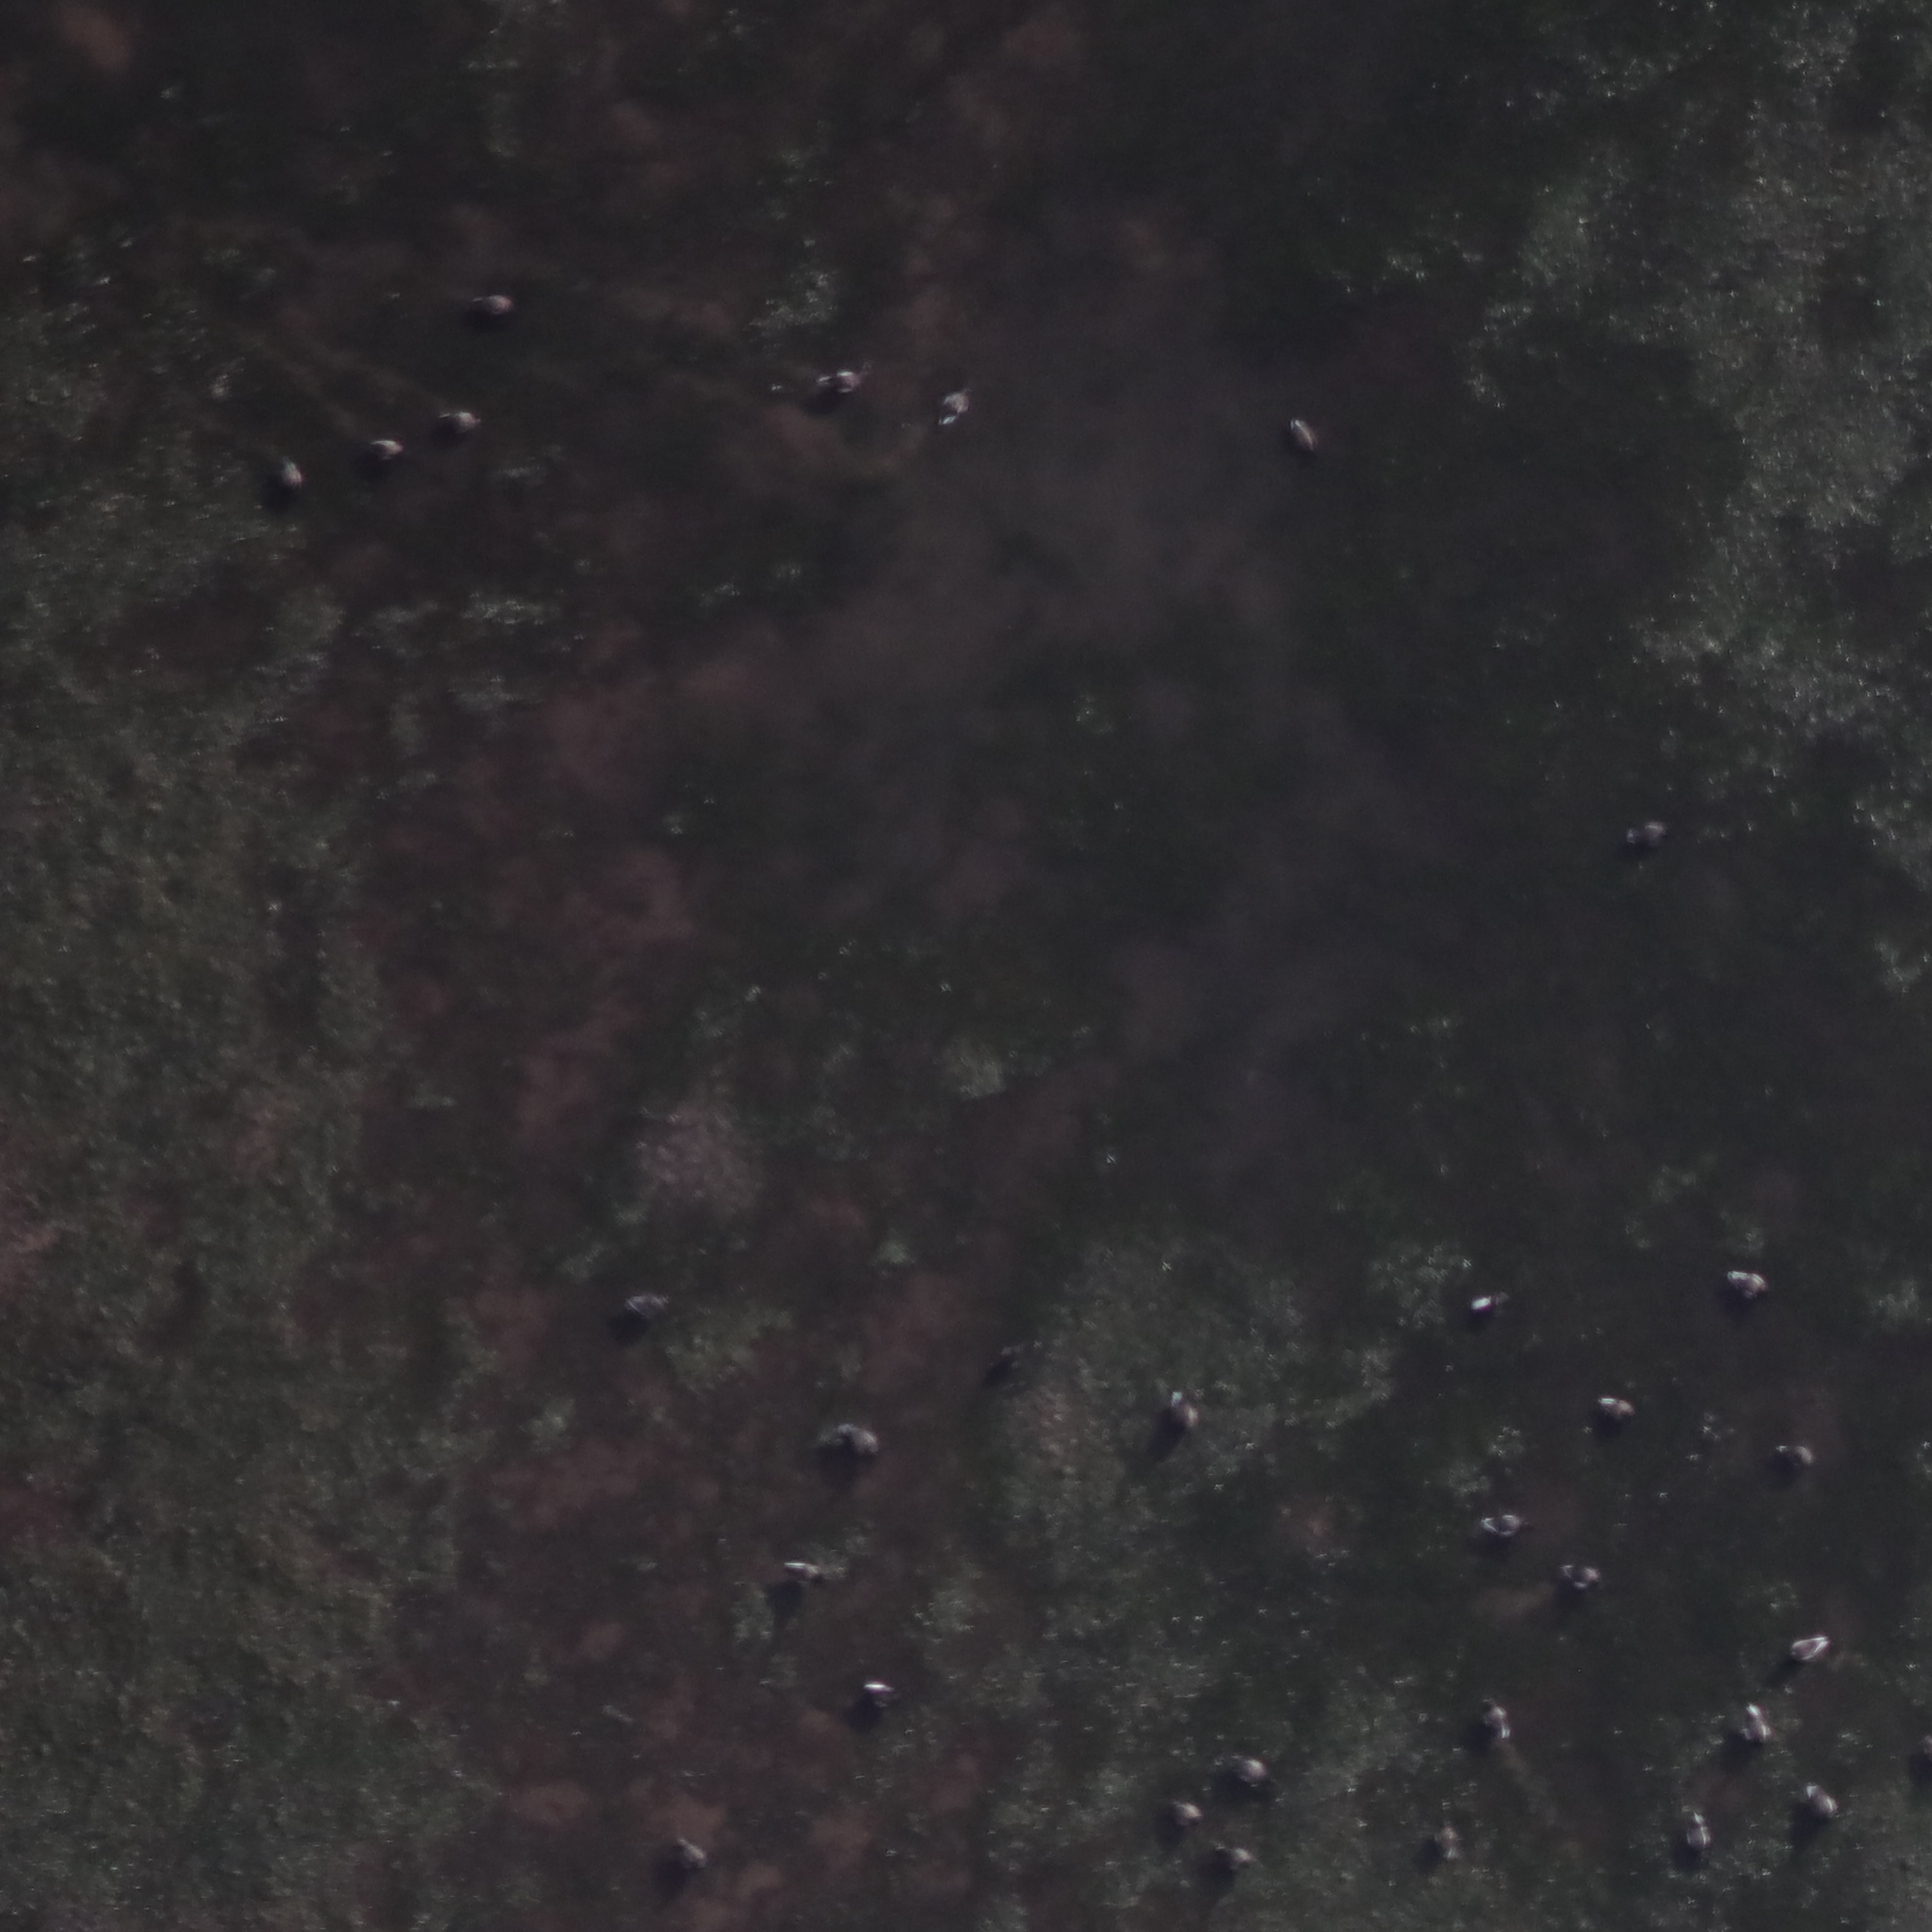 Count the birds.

29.